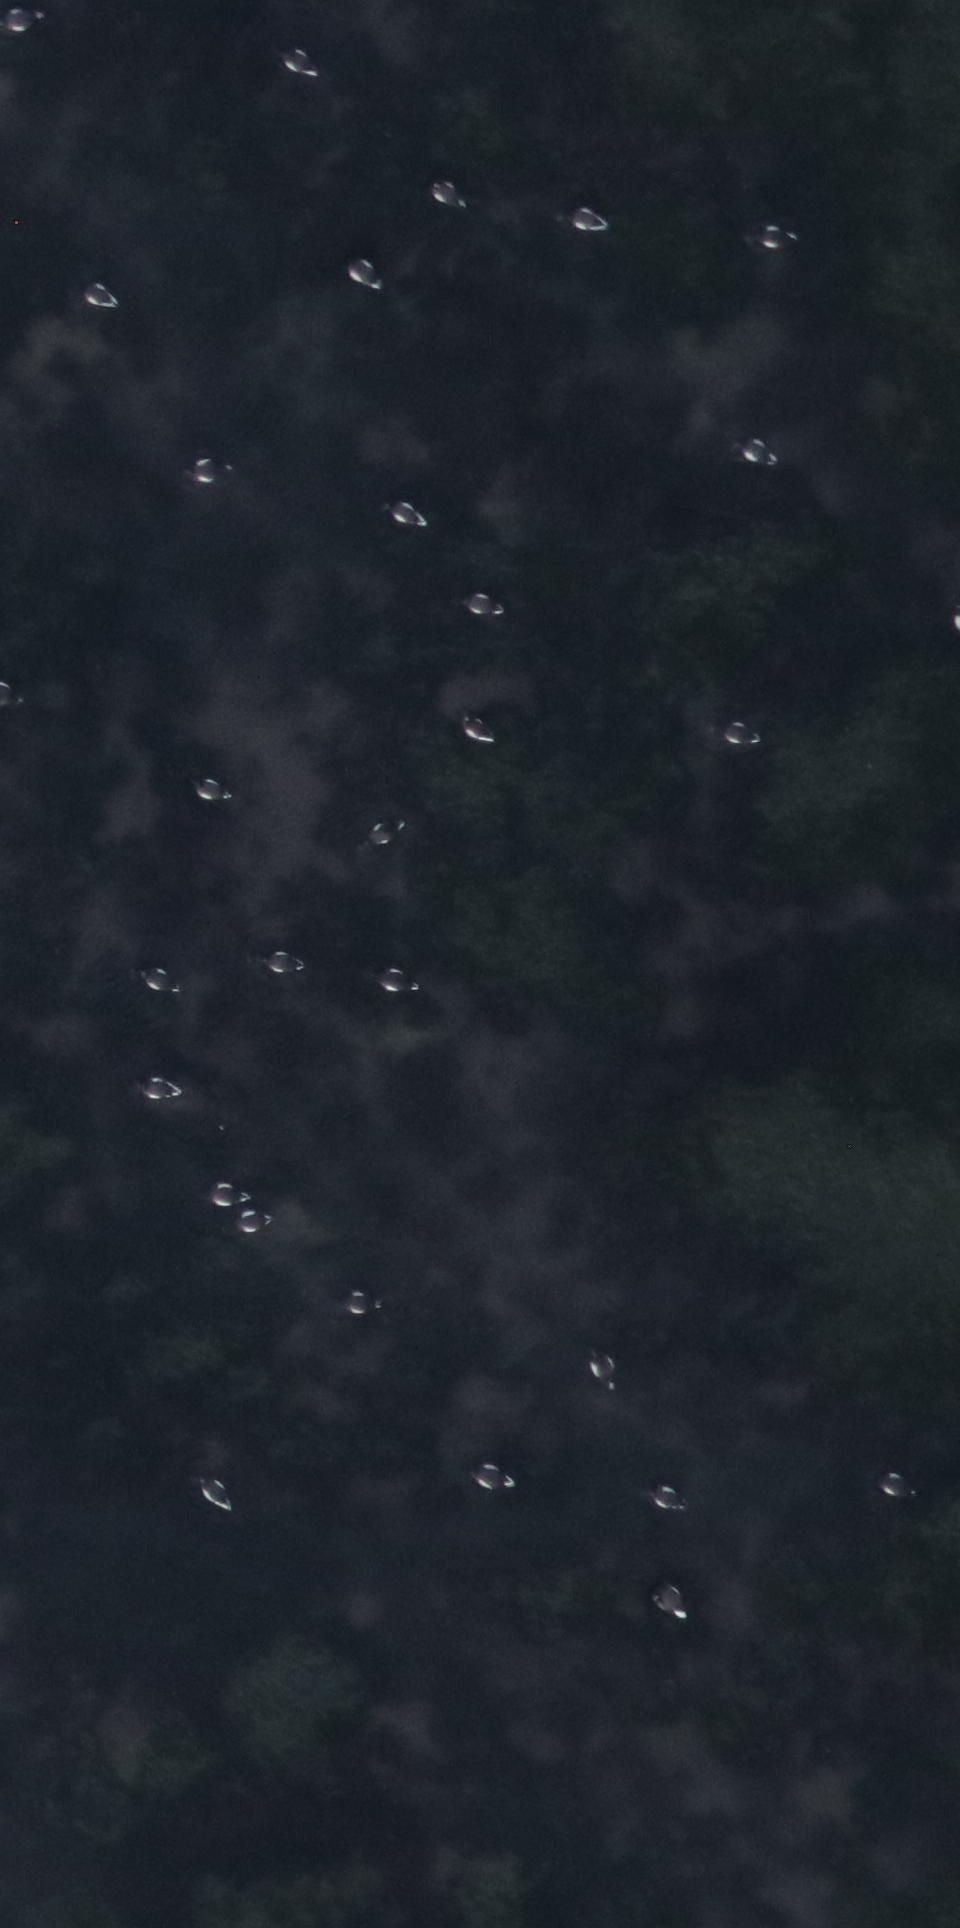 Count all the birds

29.